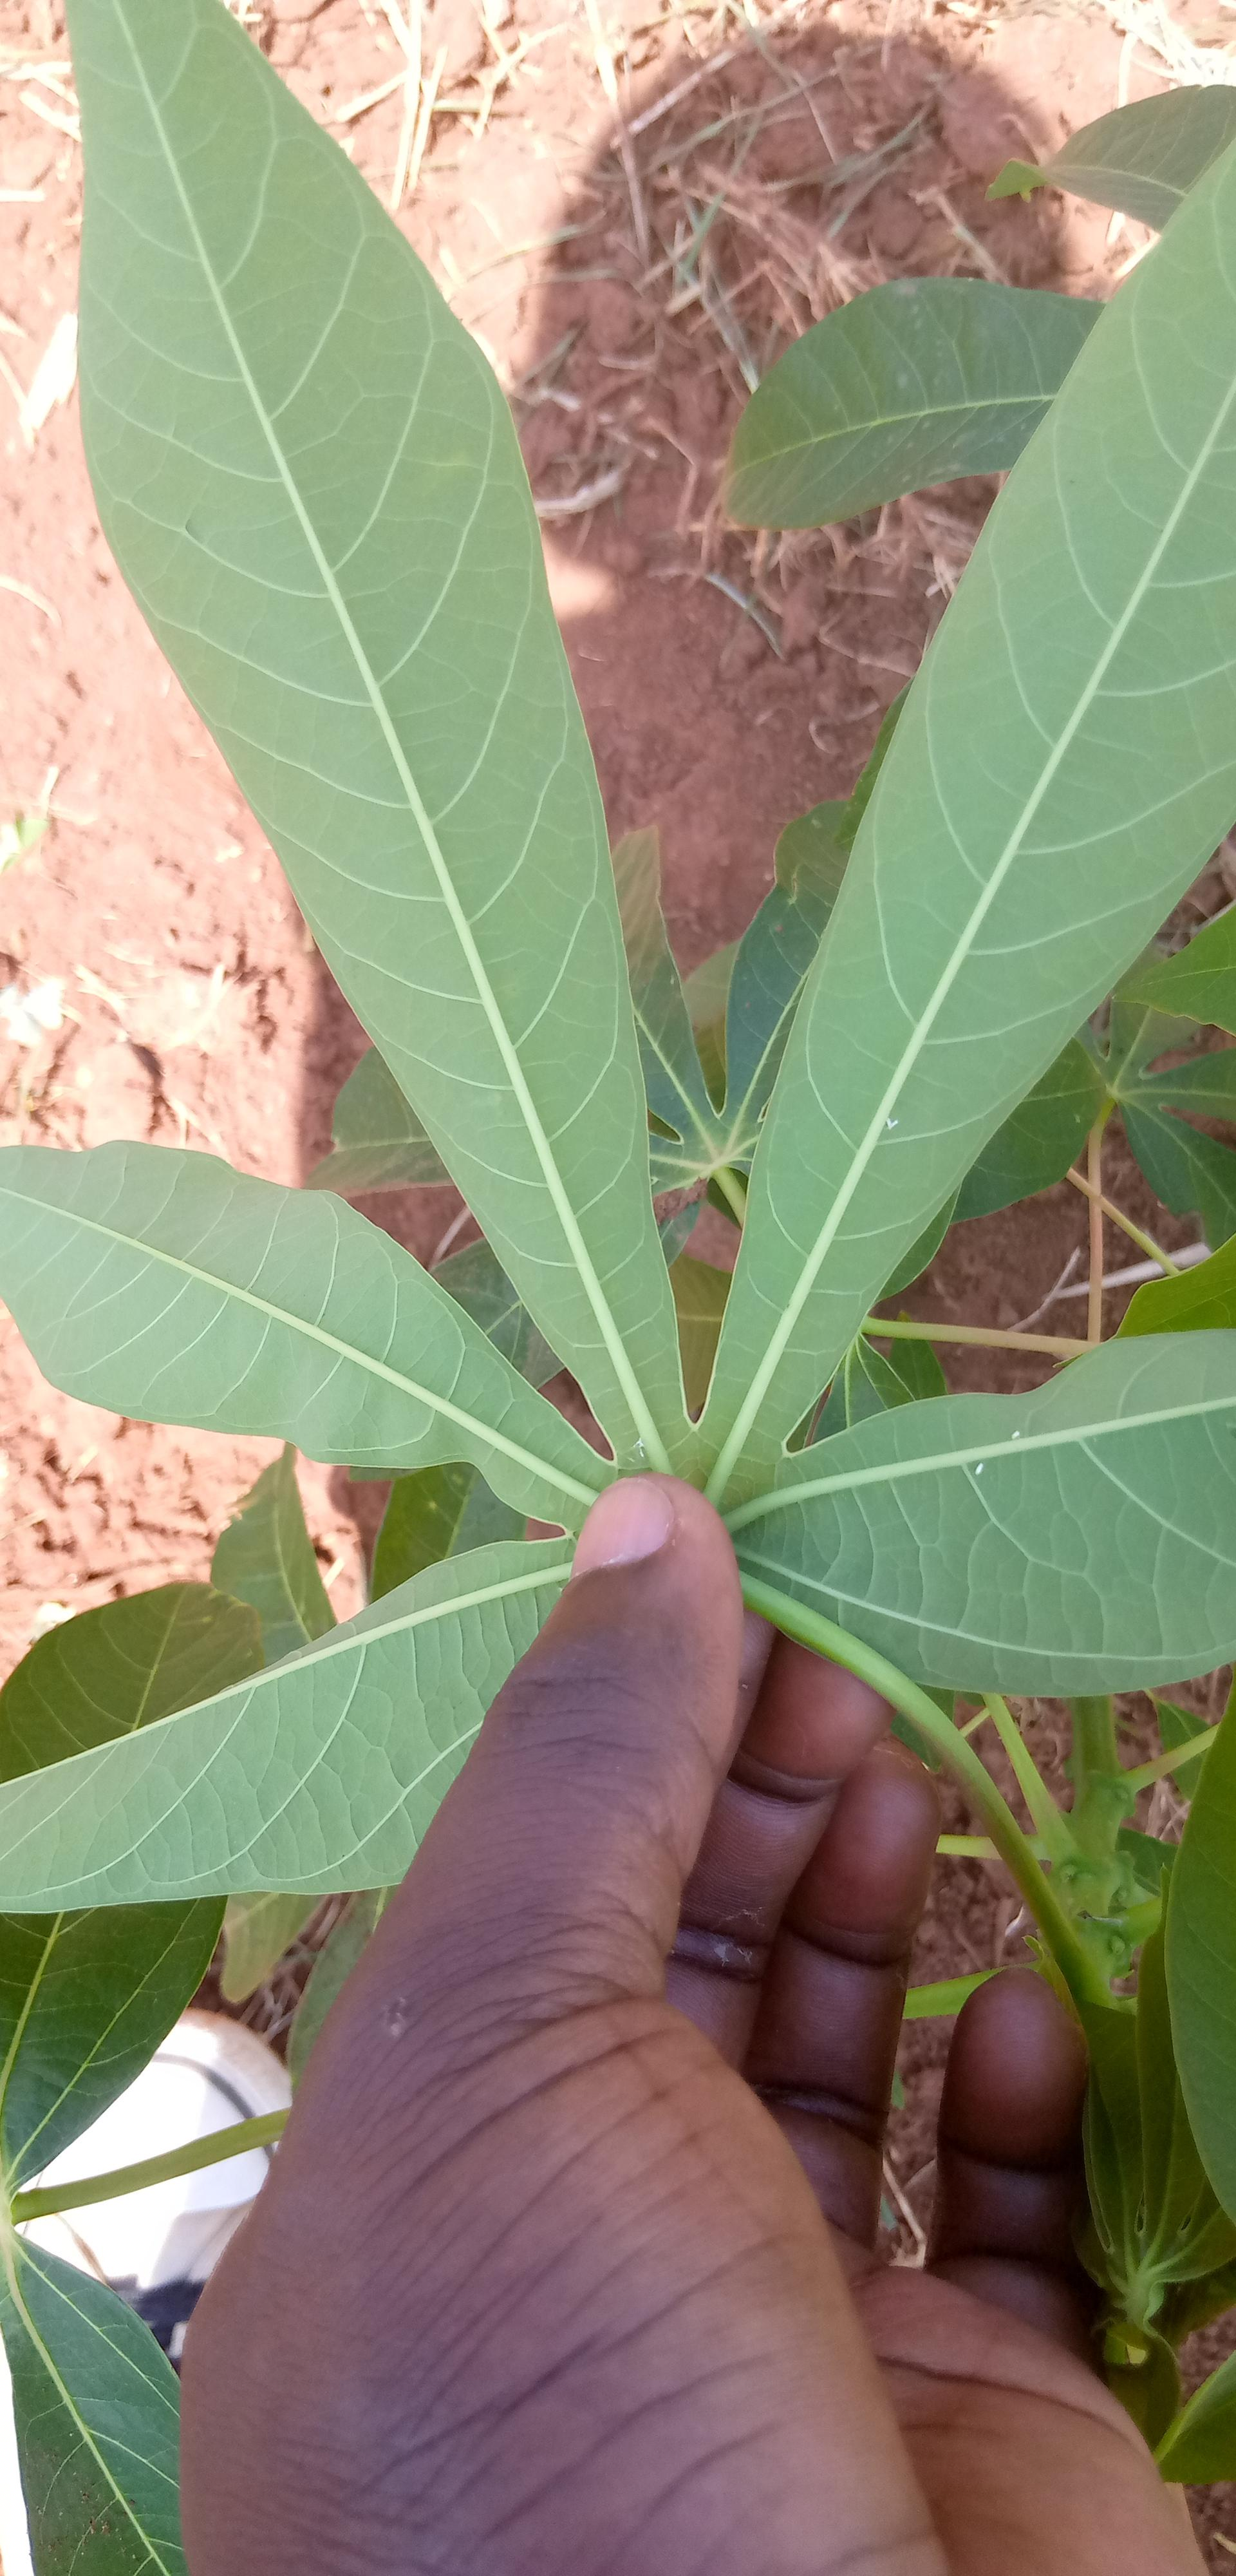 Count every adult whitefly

3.